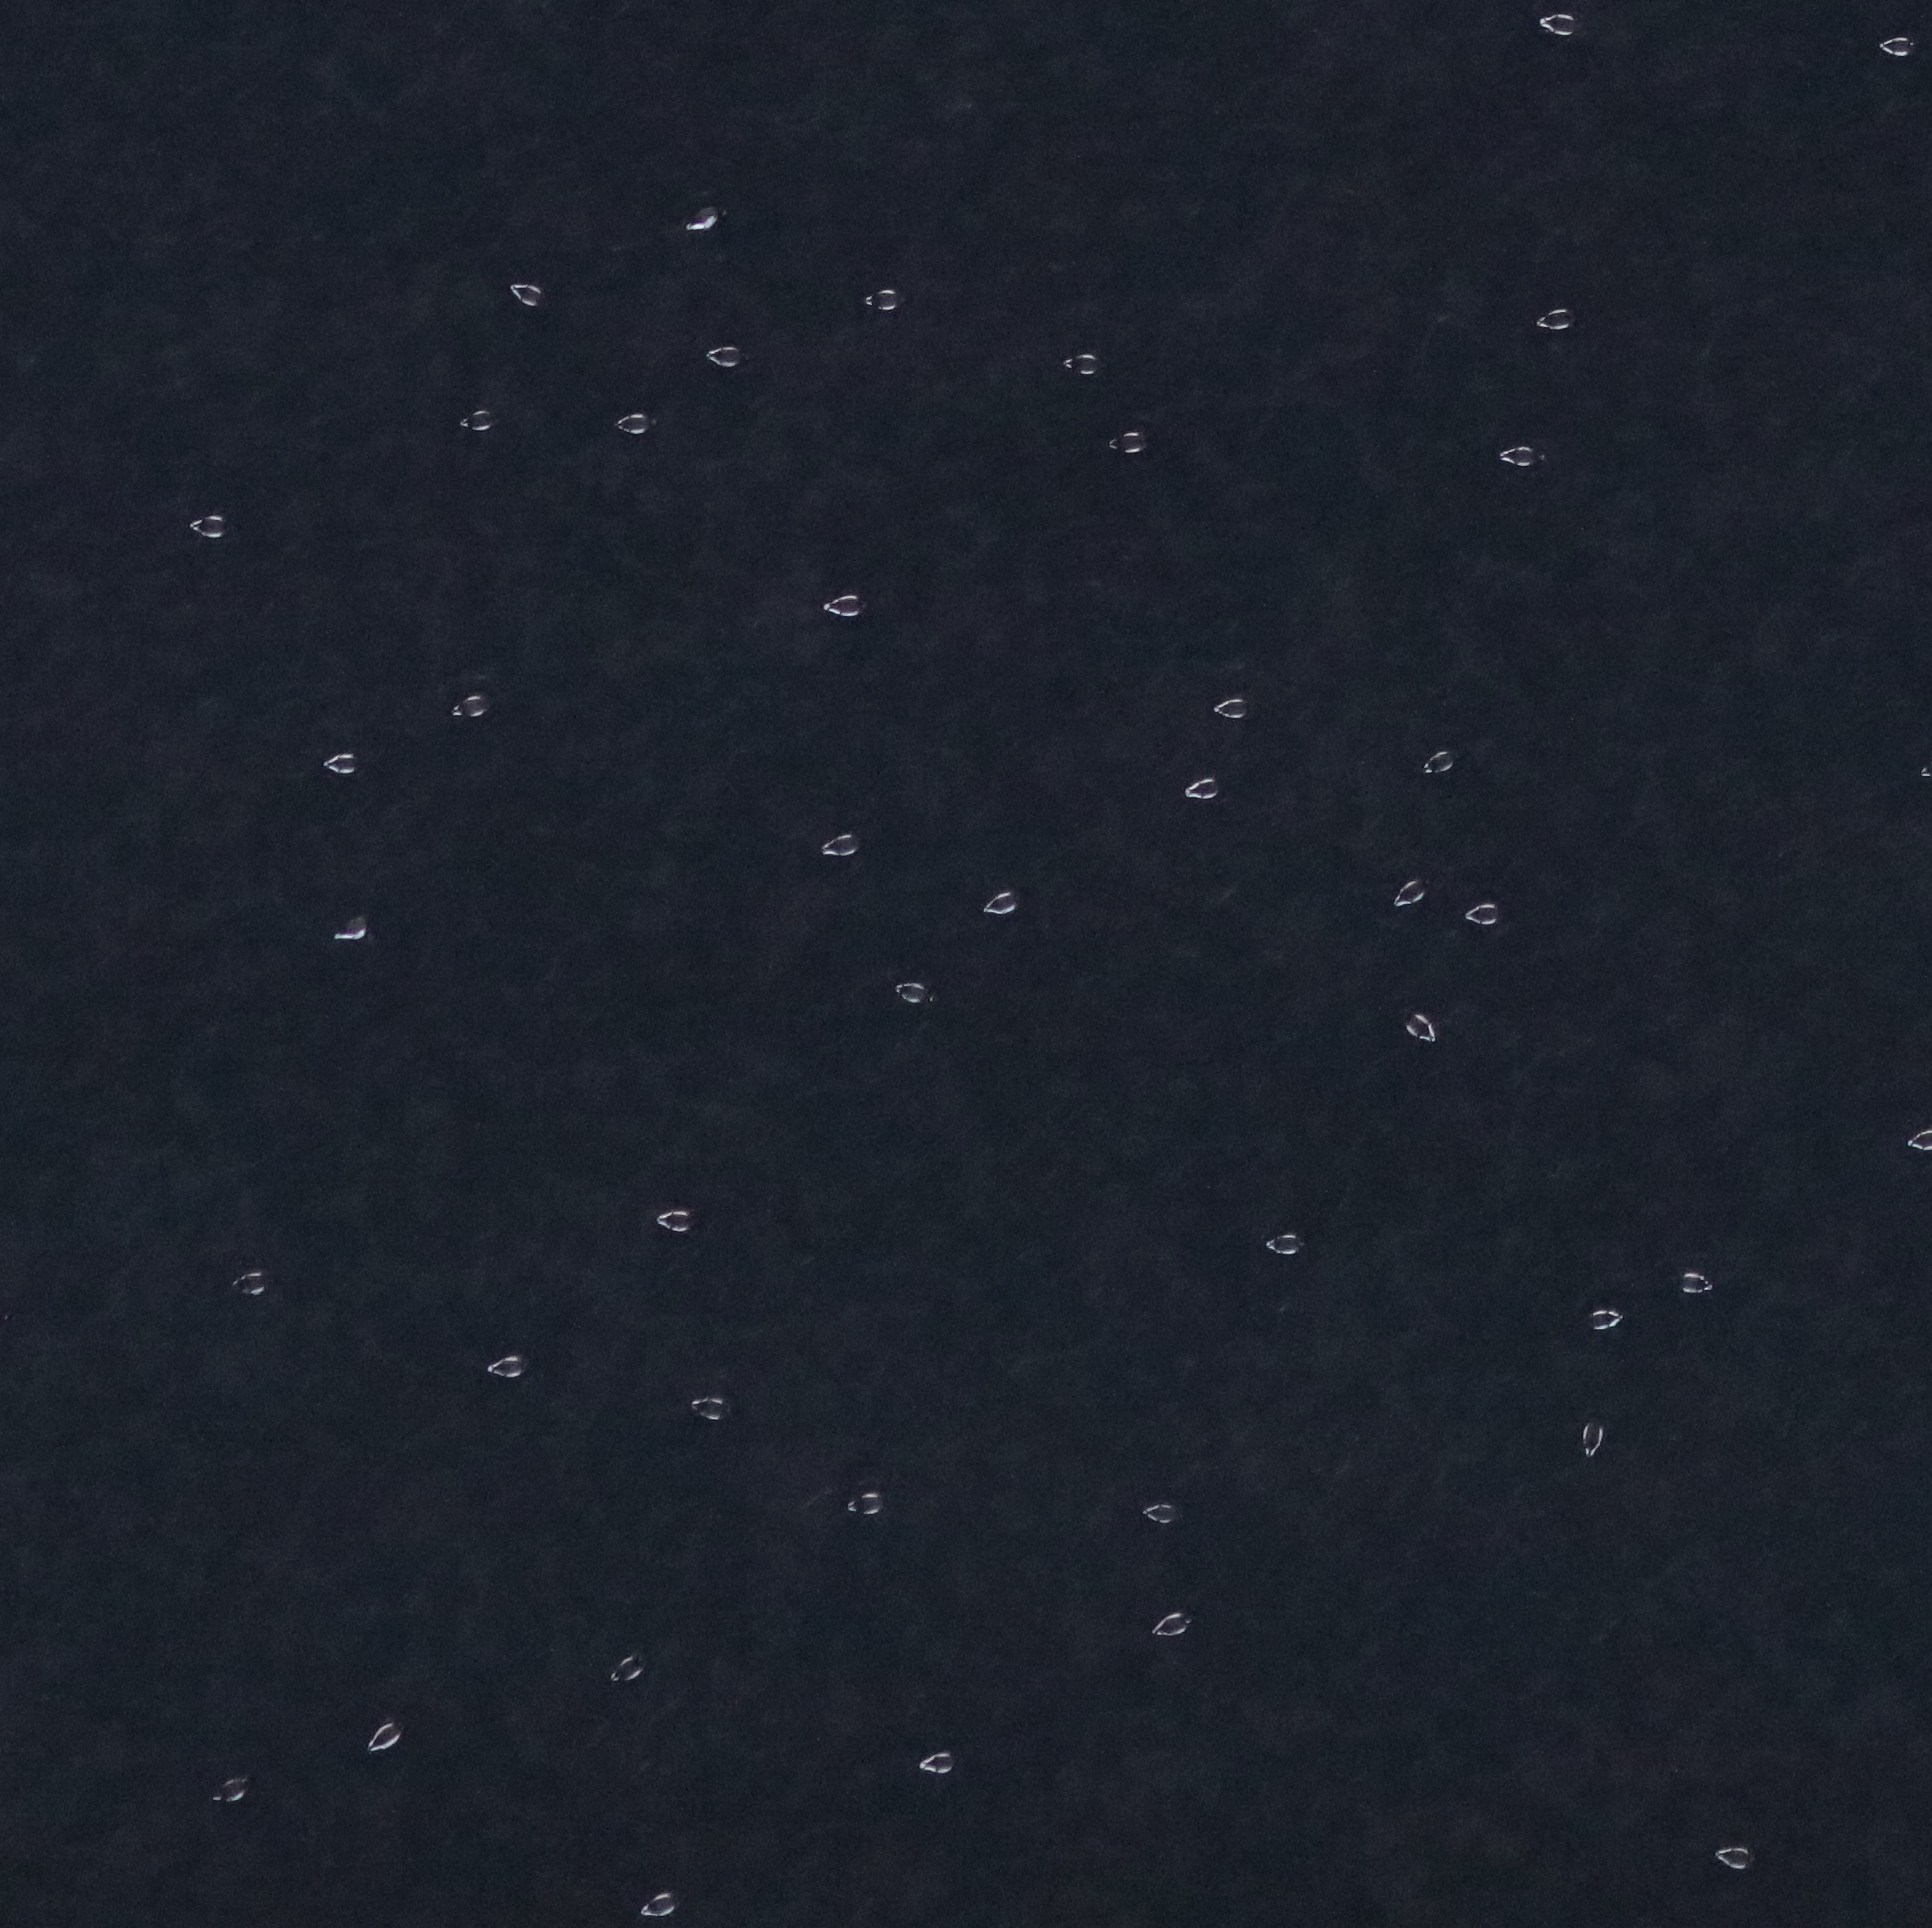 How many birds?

44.